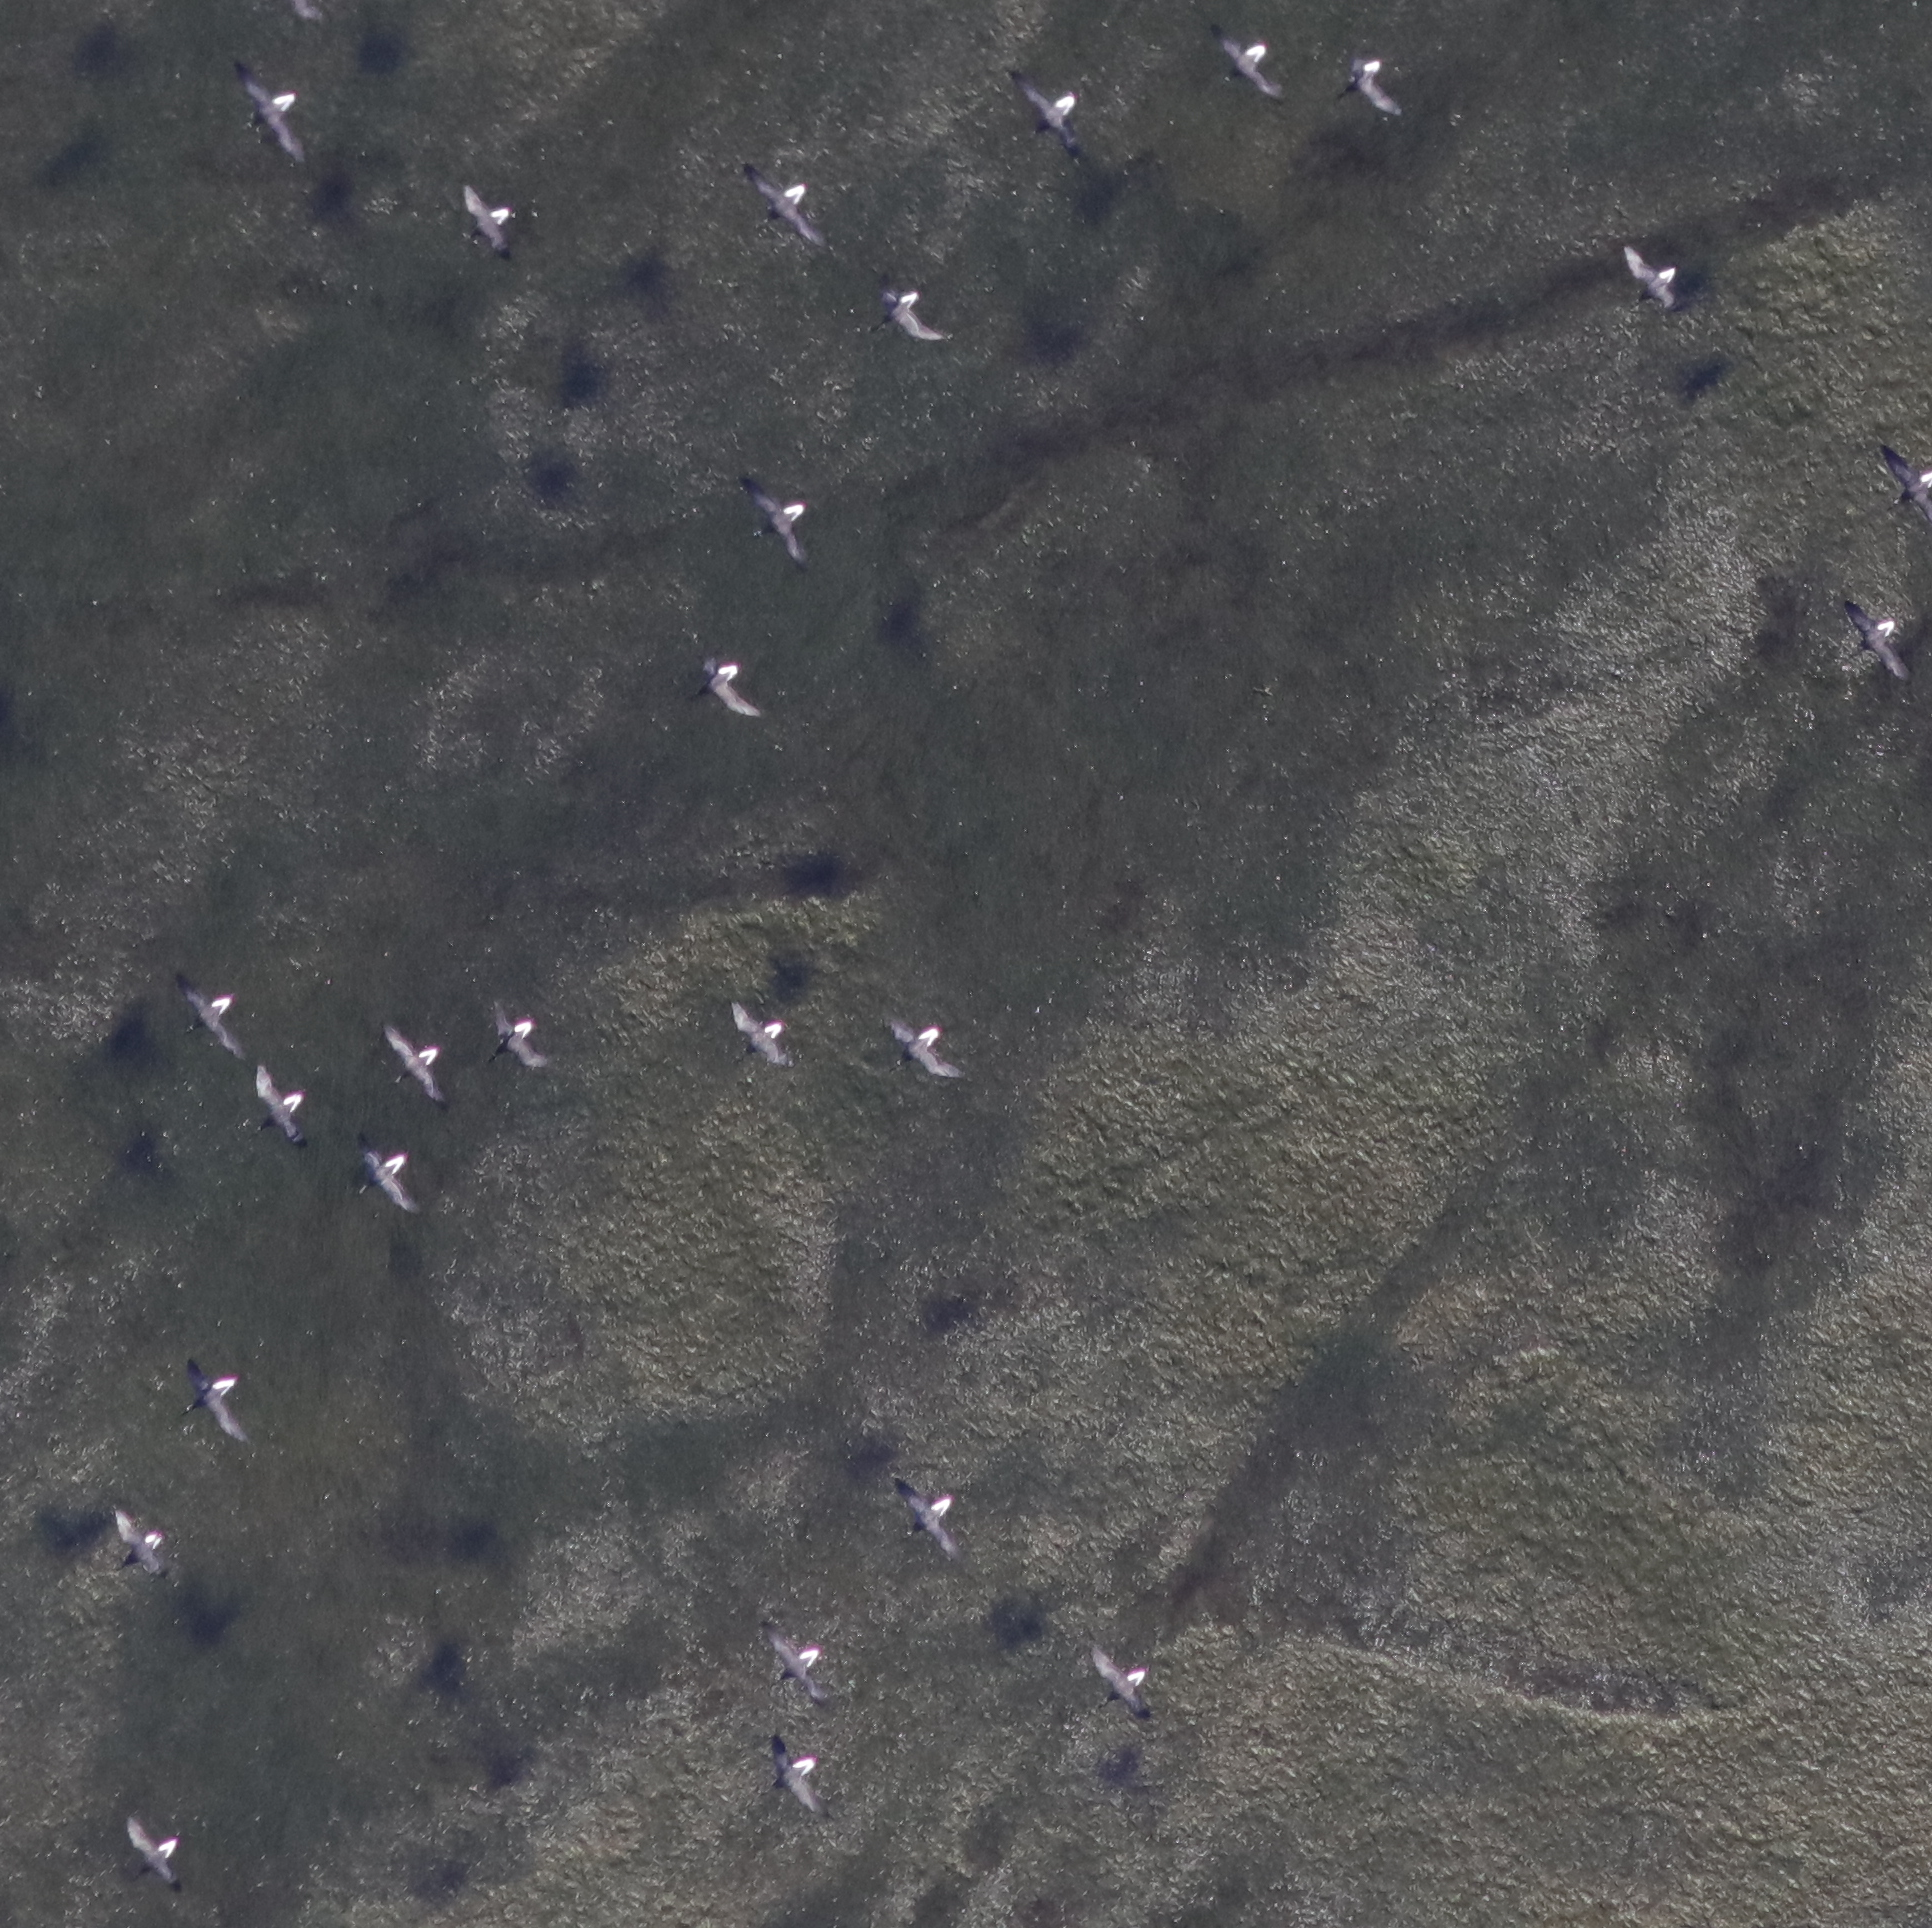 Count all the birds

26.